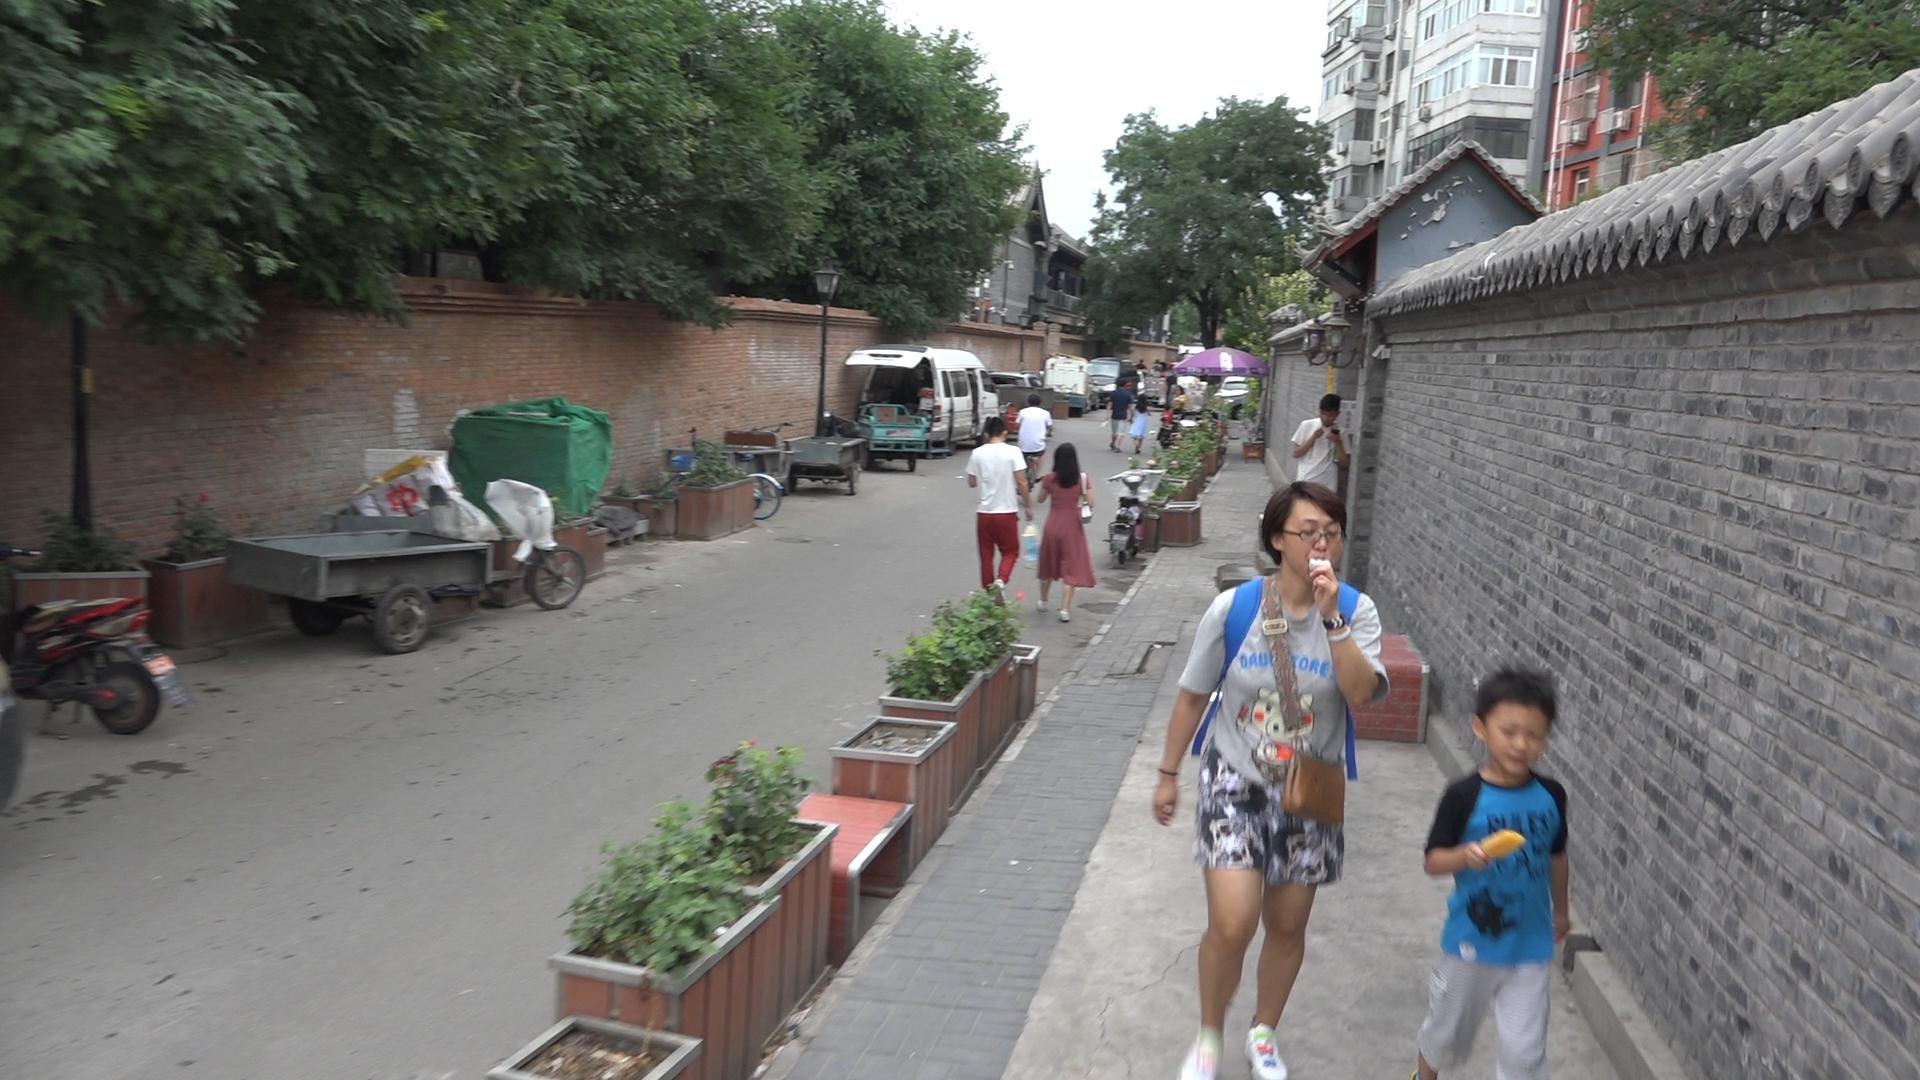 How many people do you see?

13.